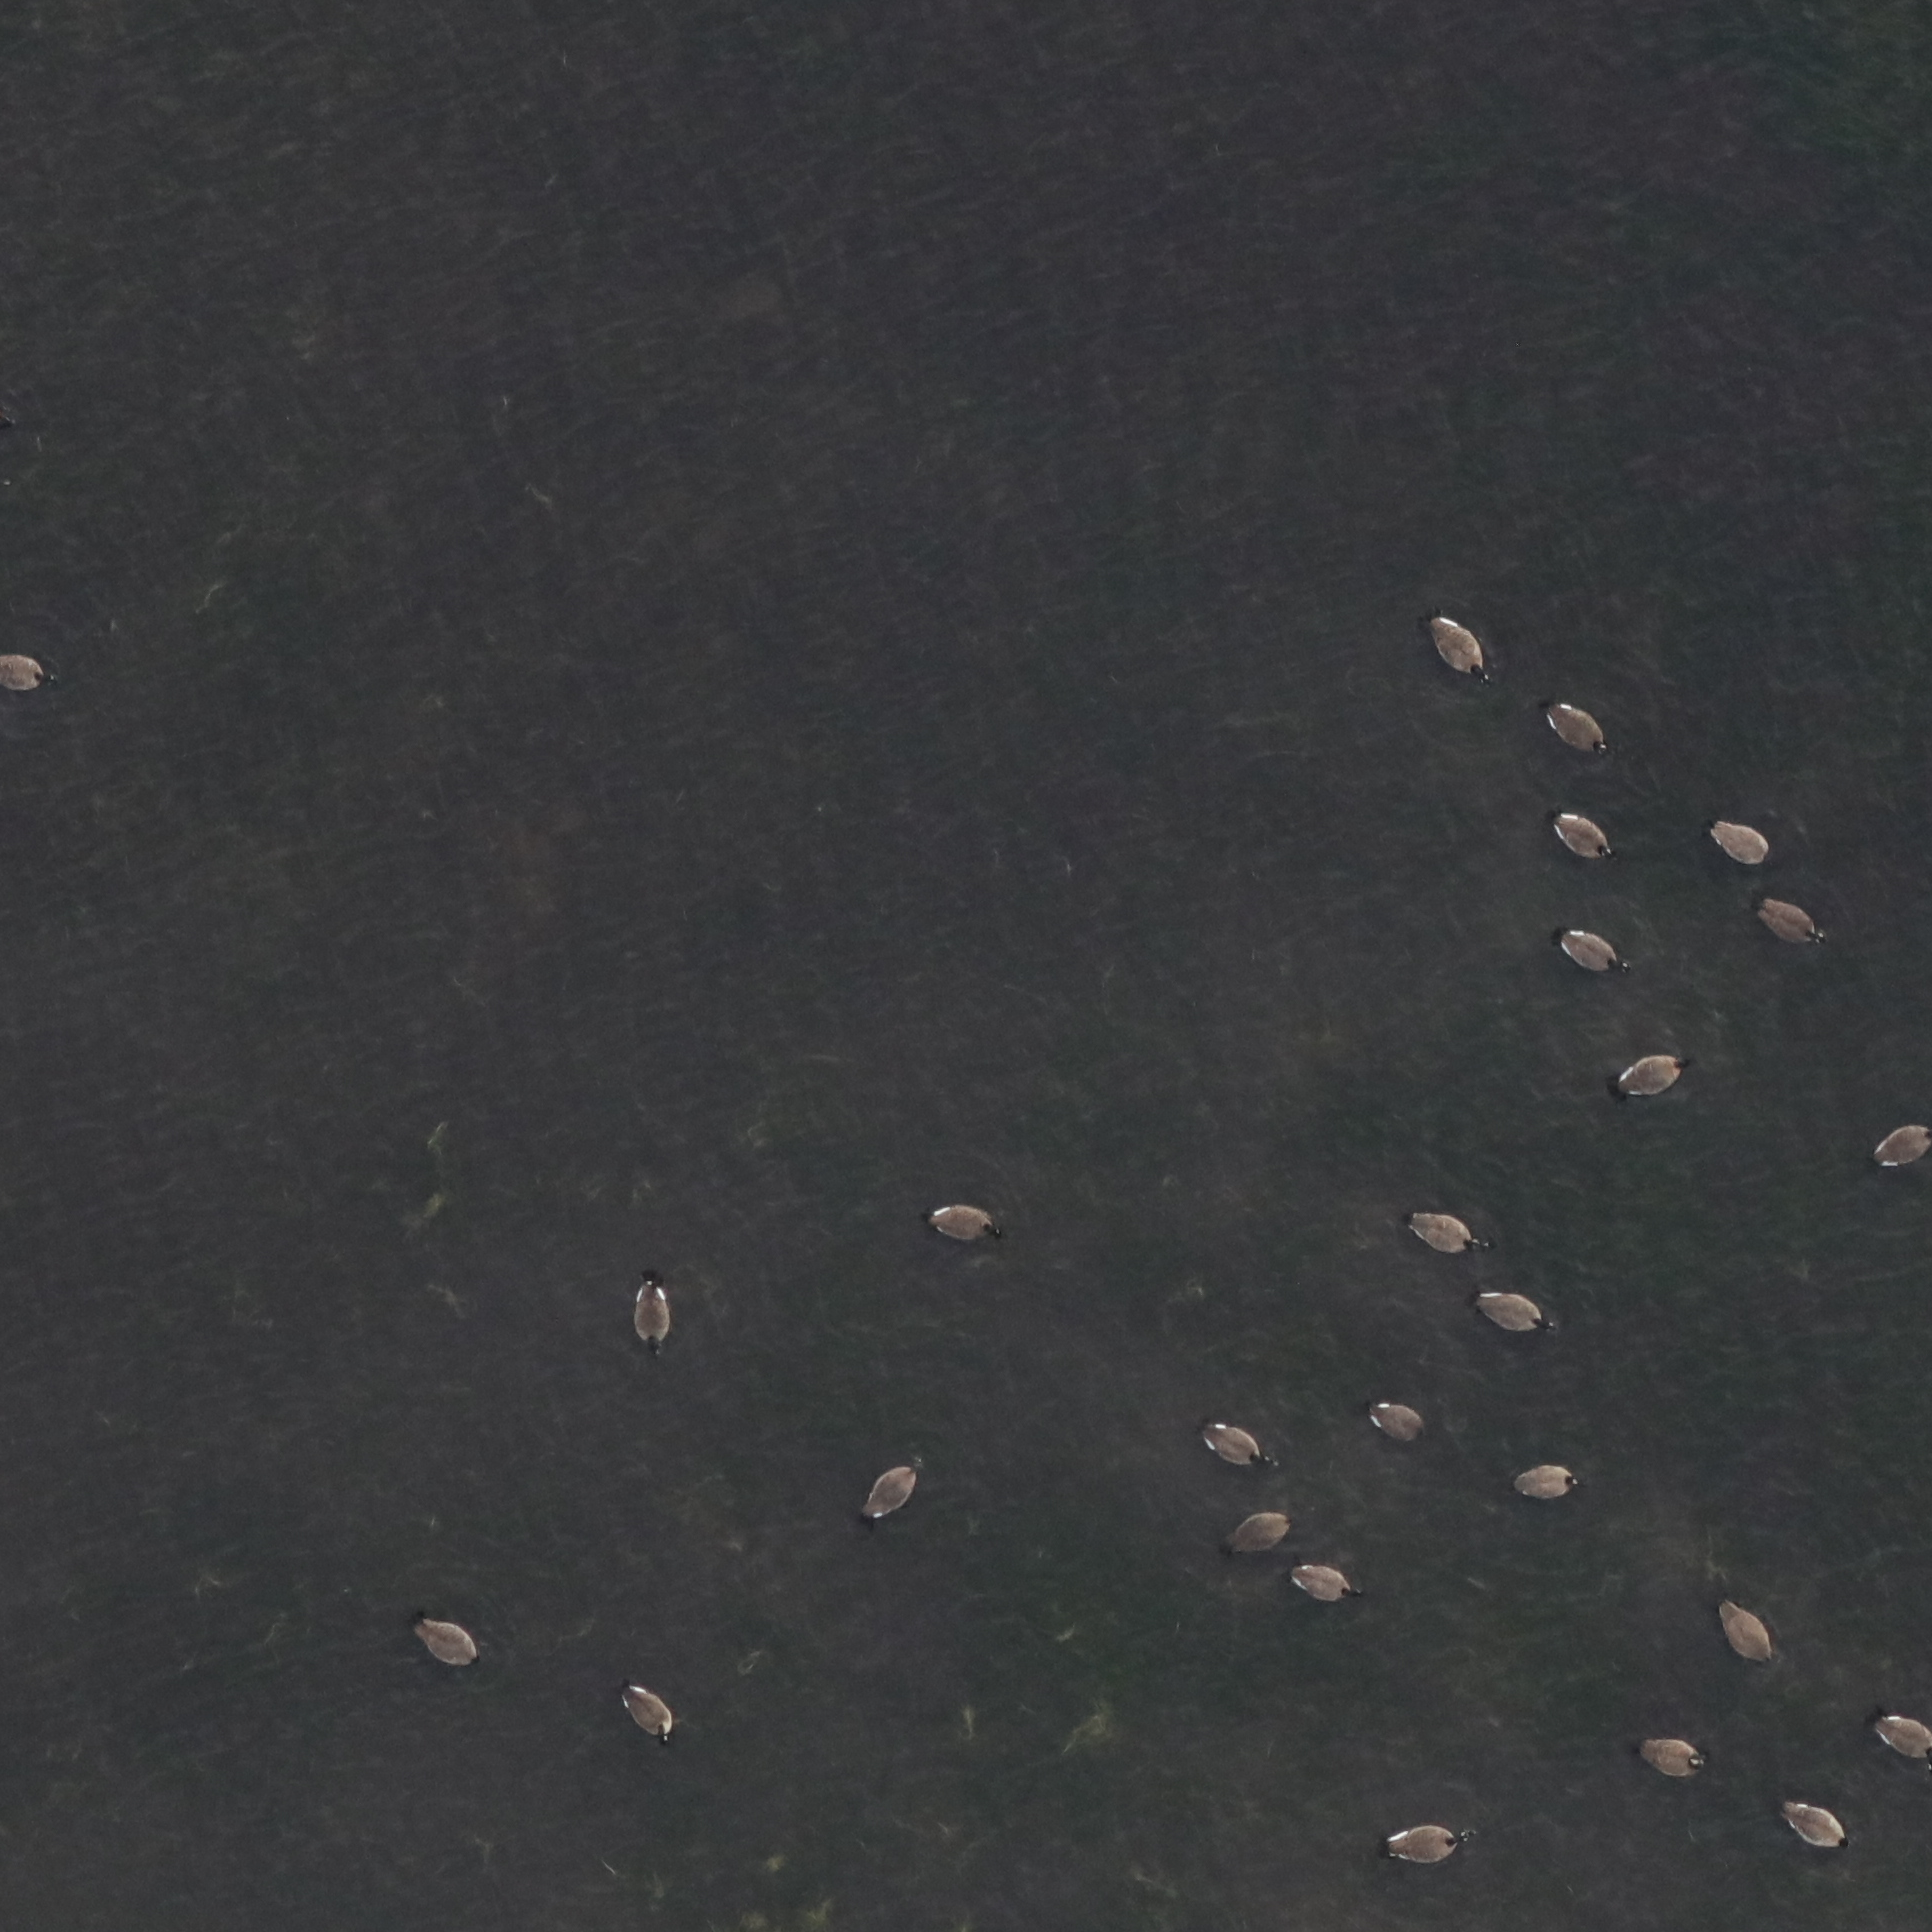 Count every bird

26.